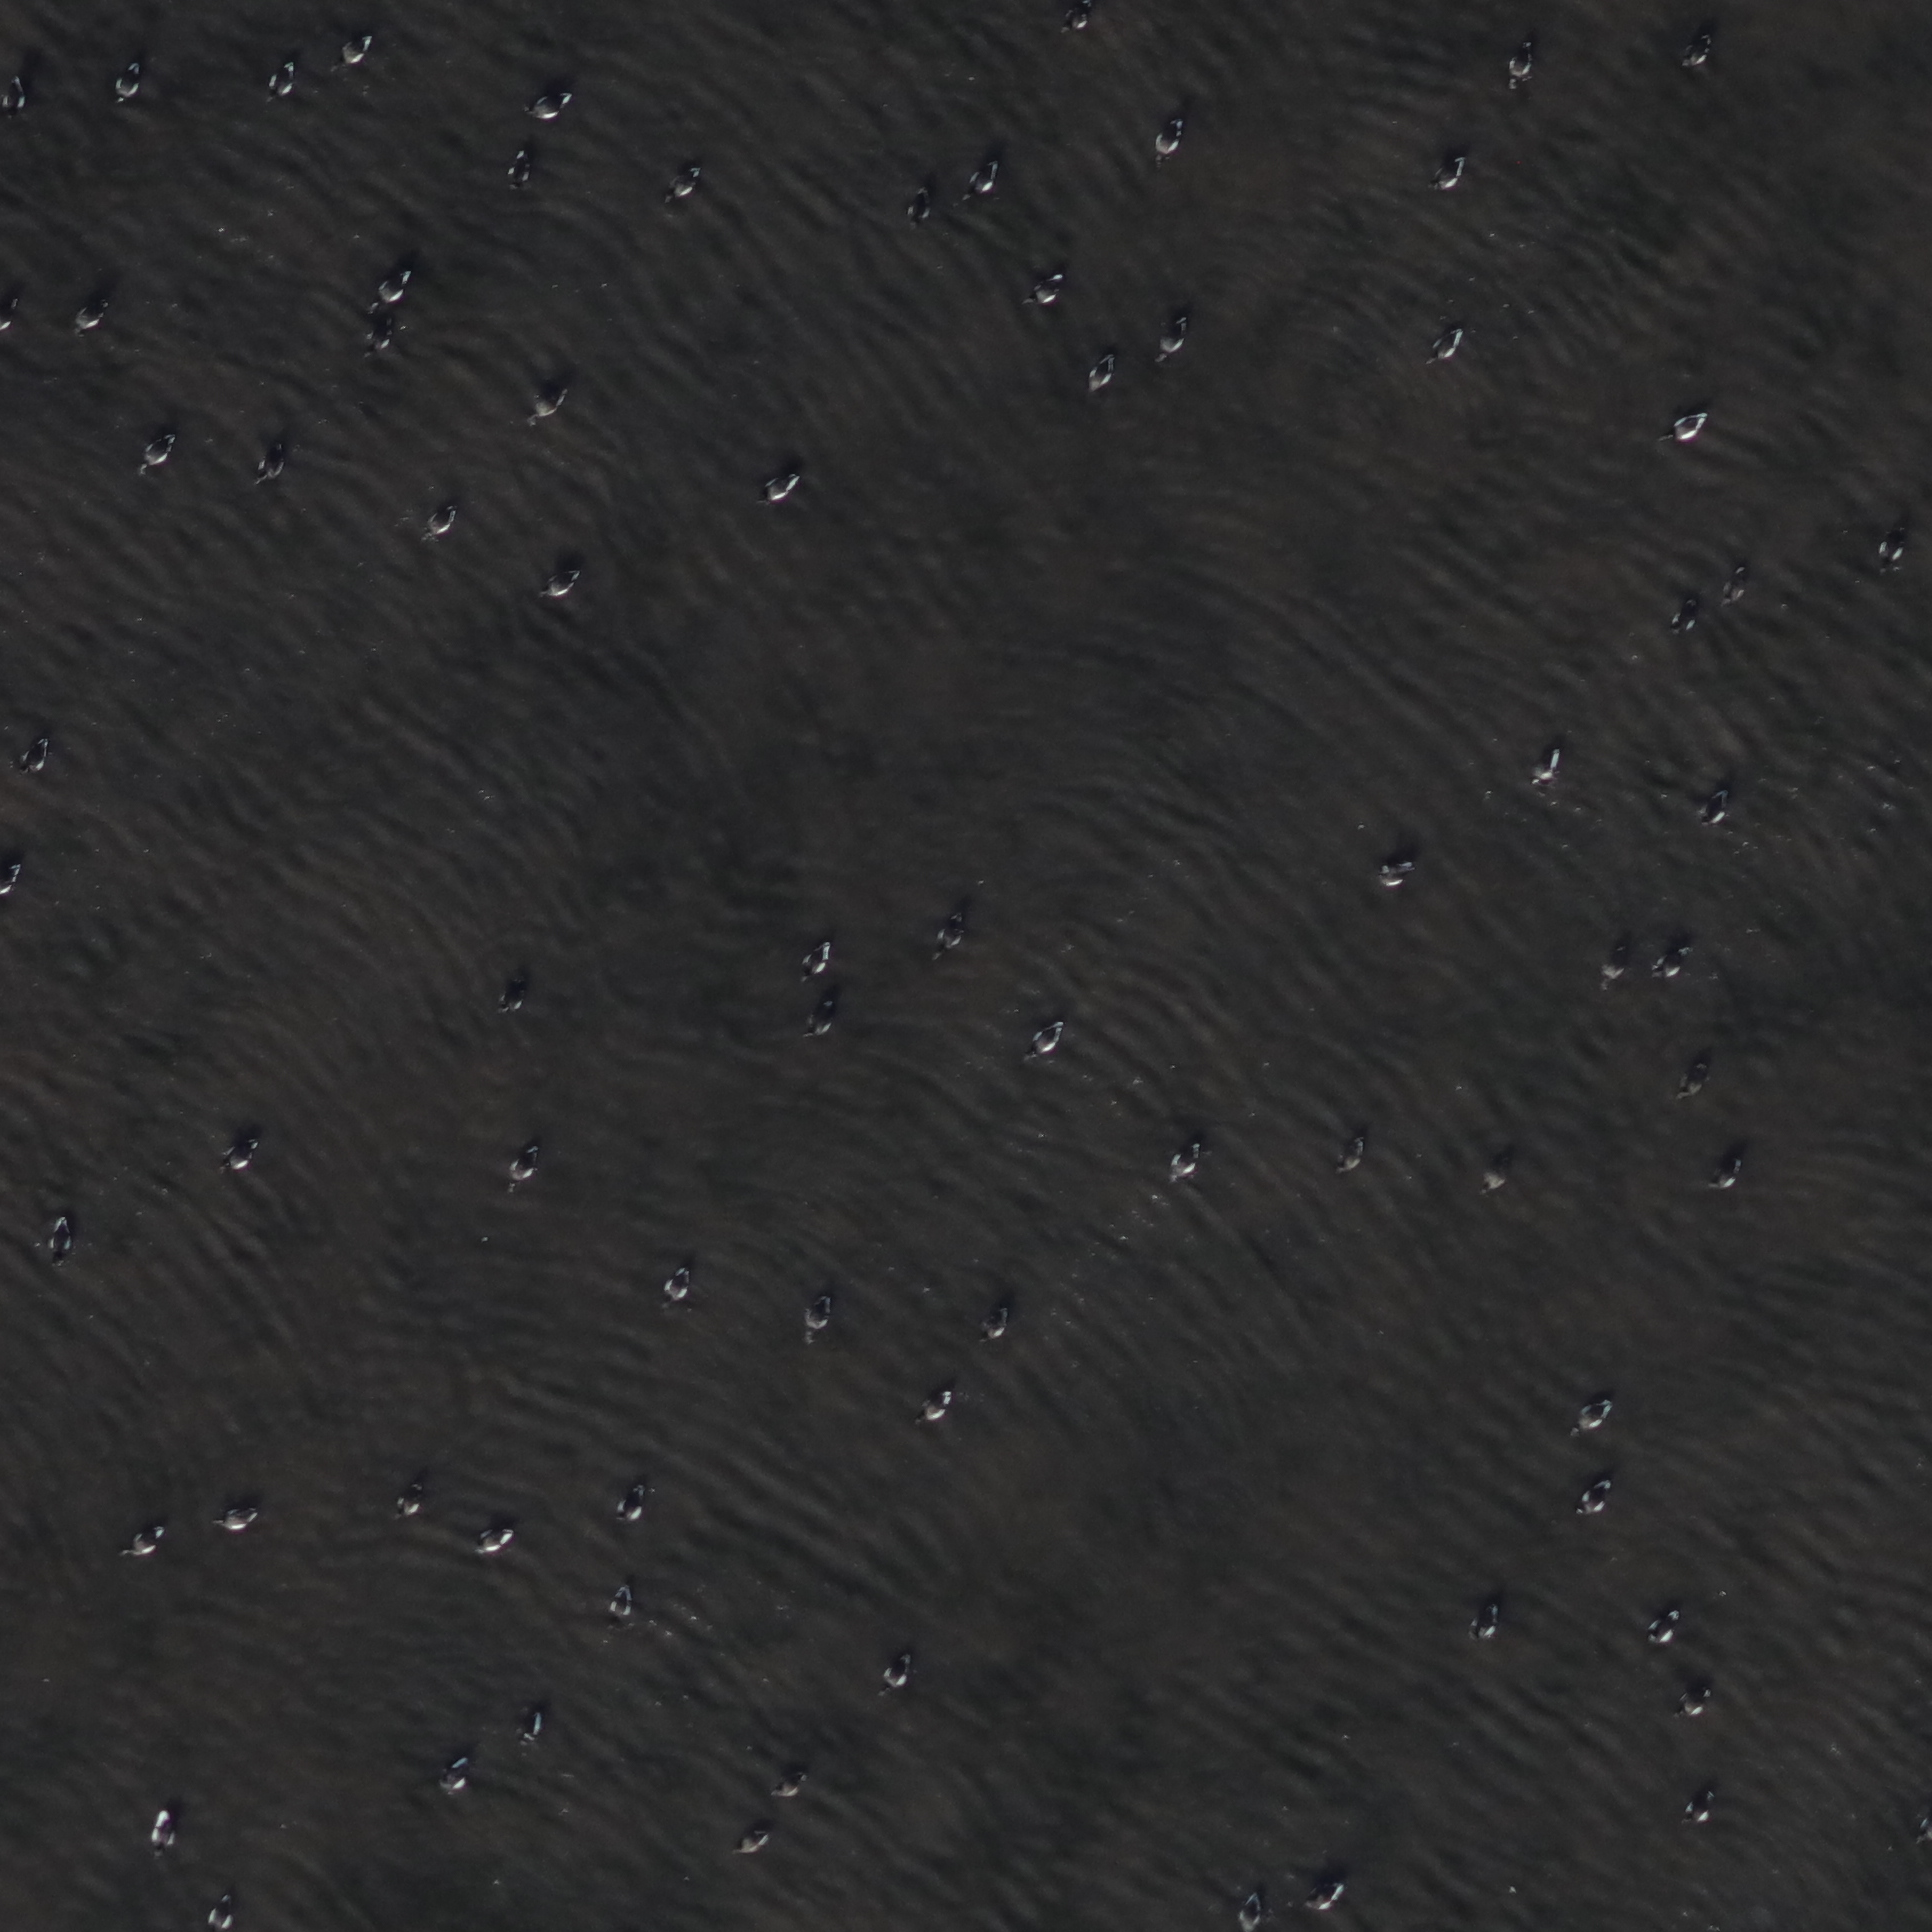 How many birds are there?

75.